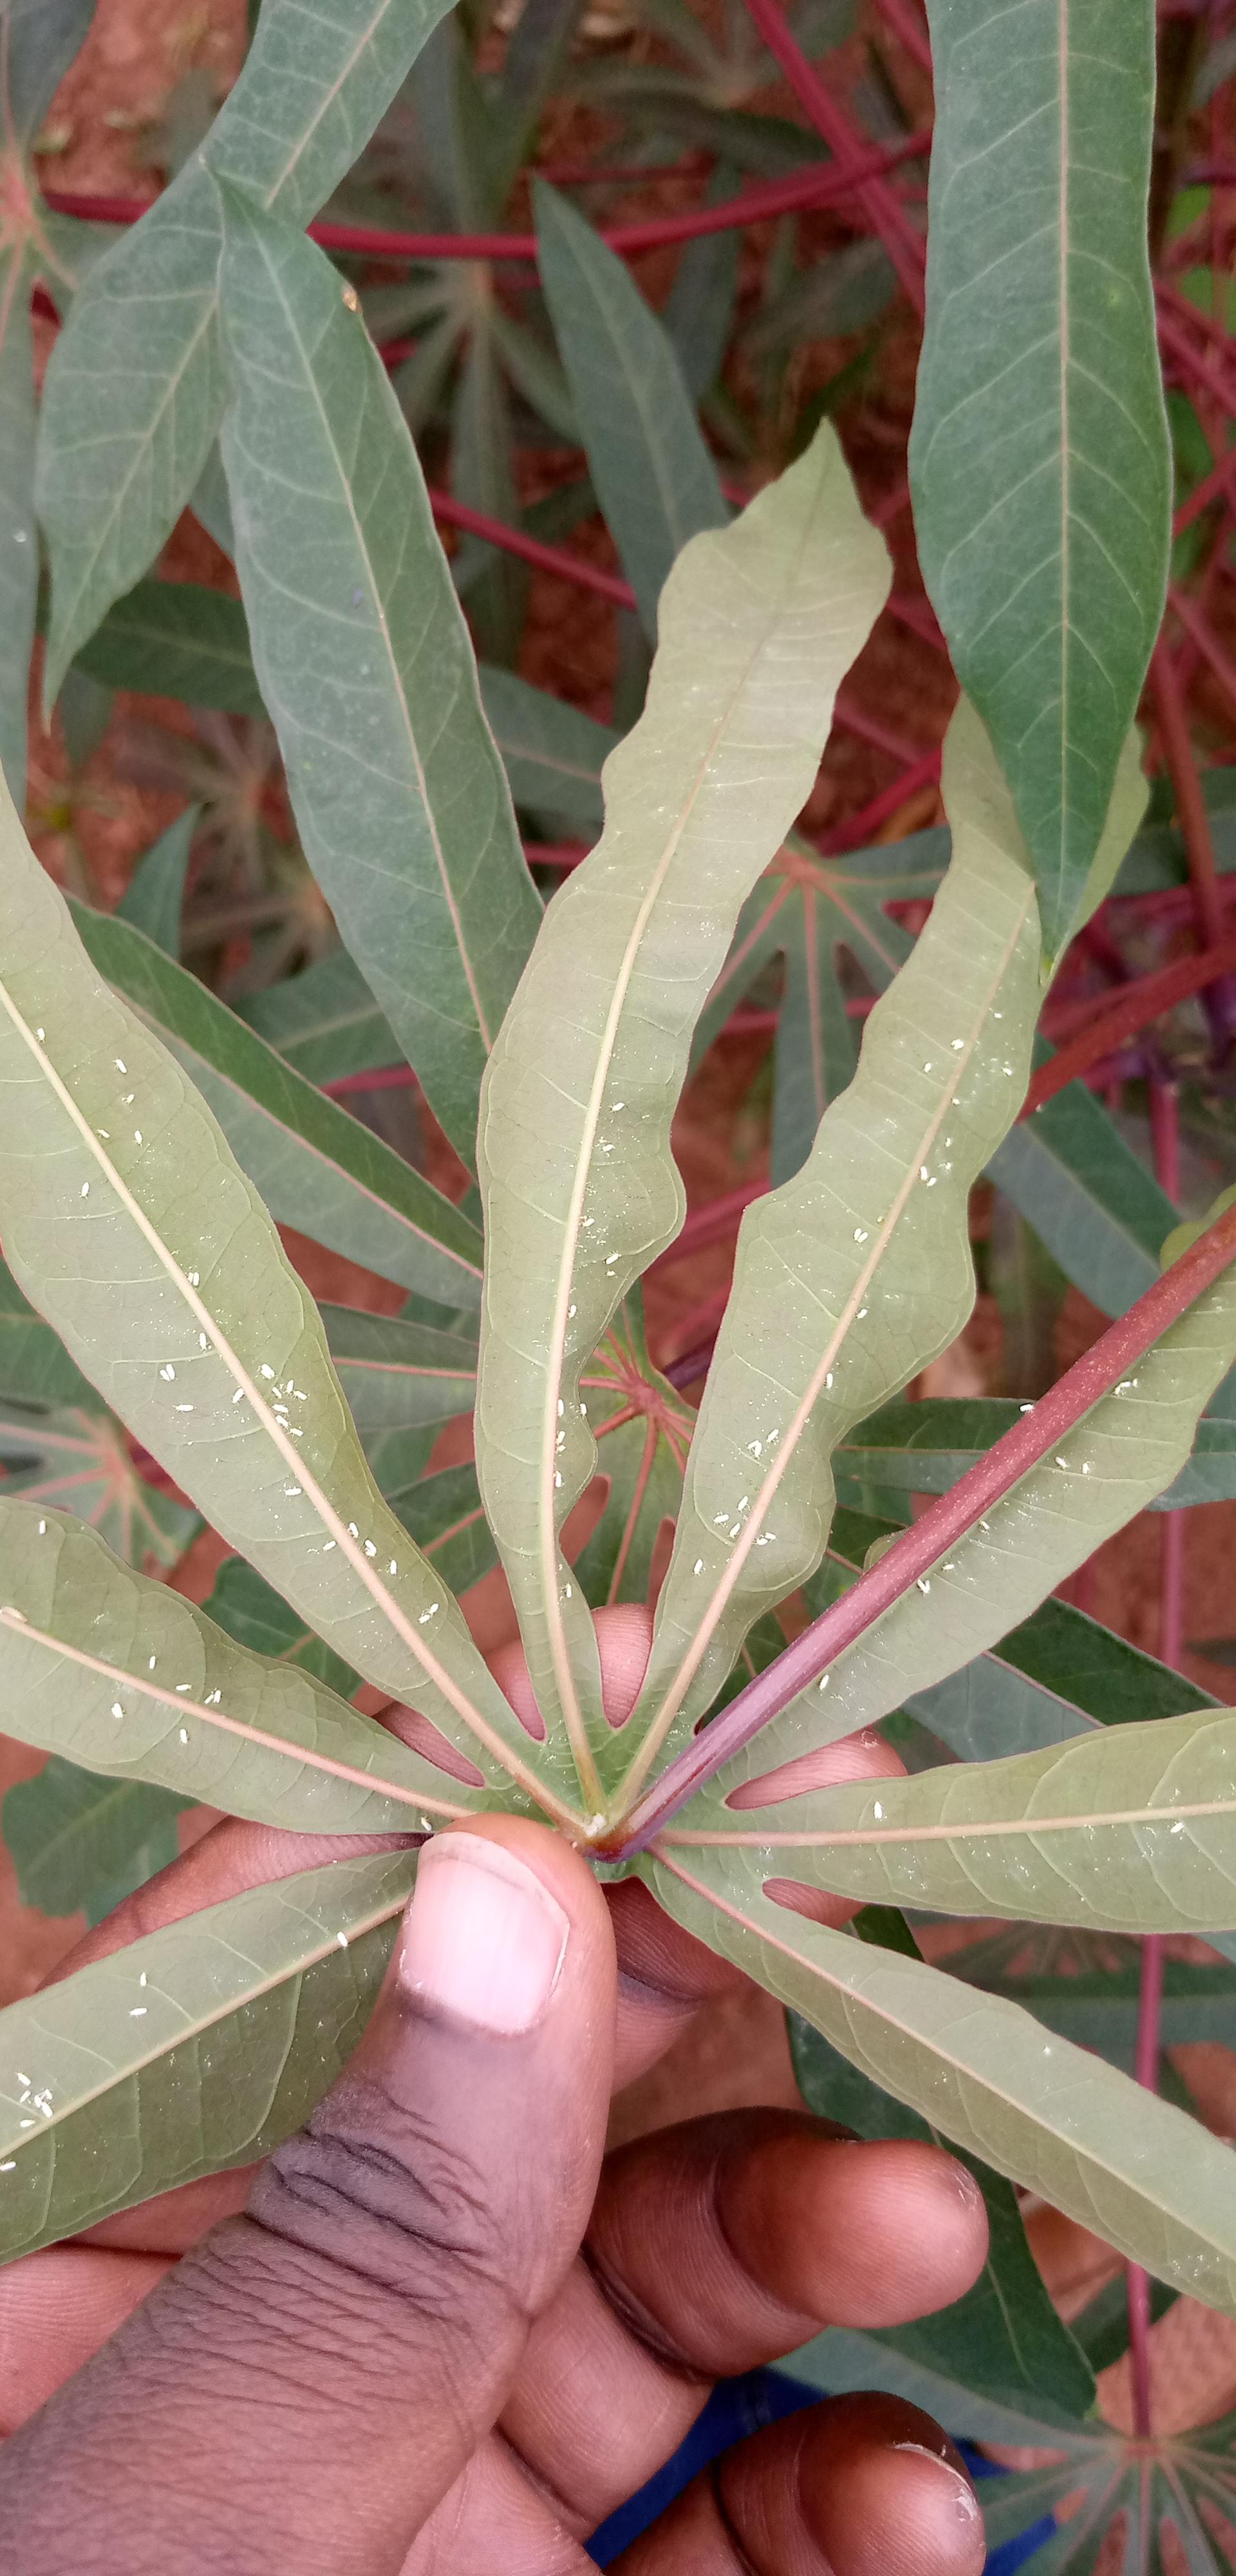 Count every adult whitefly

96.